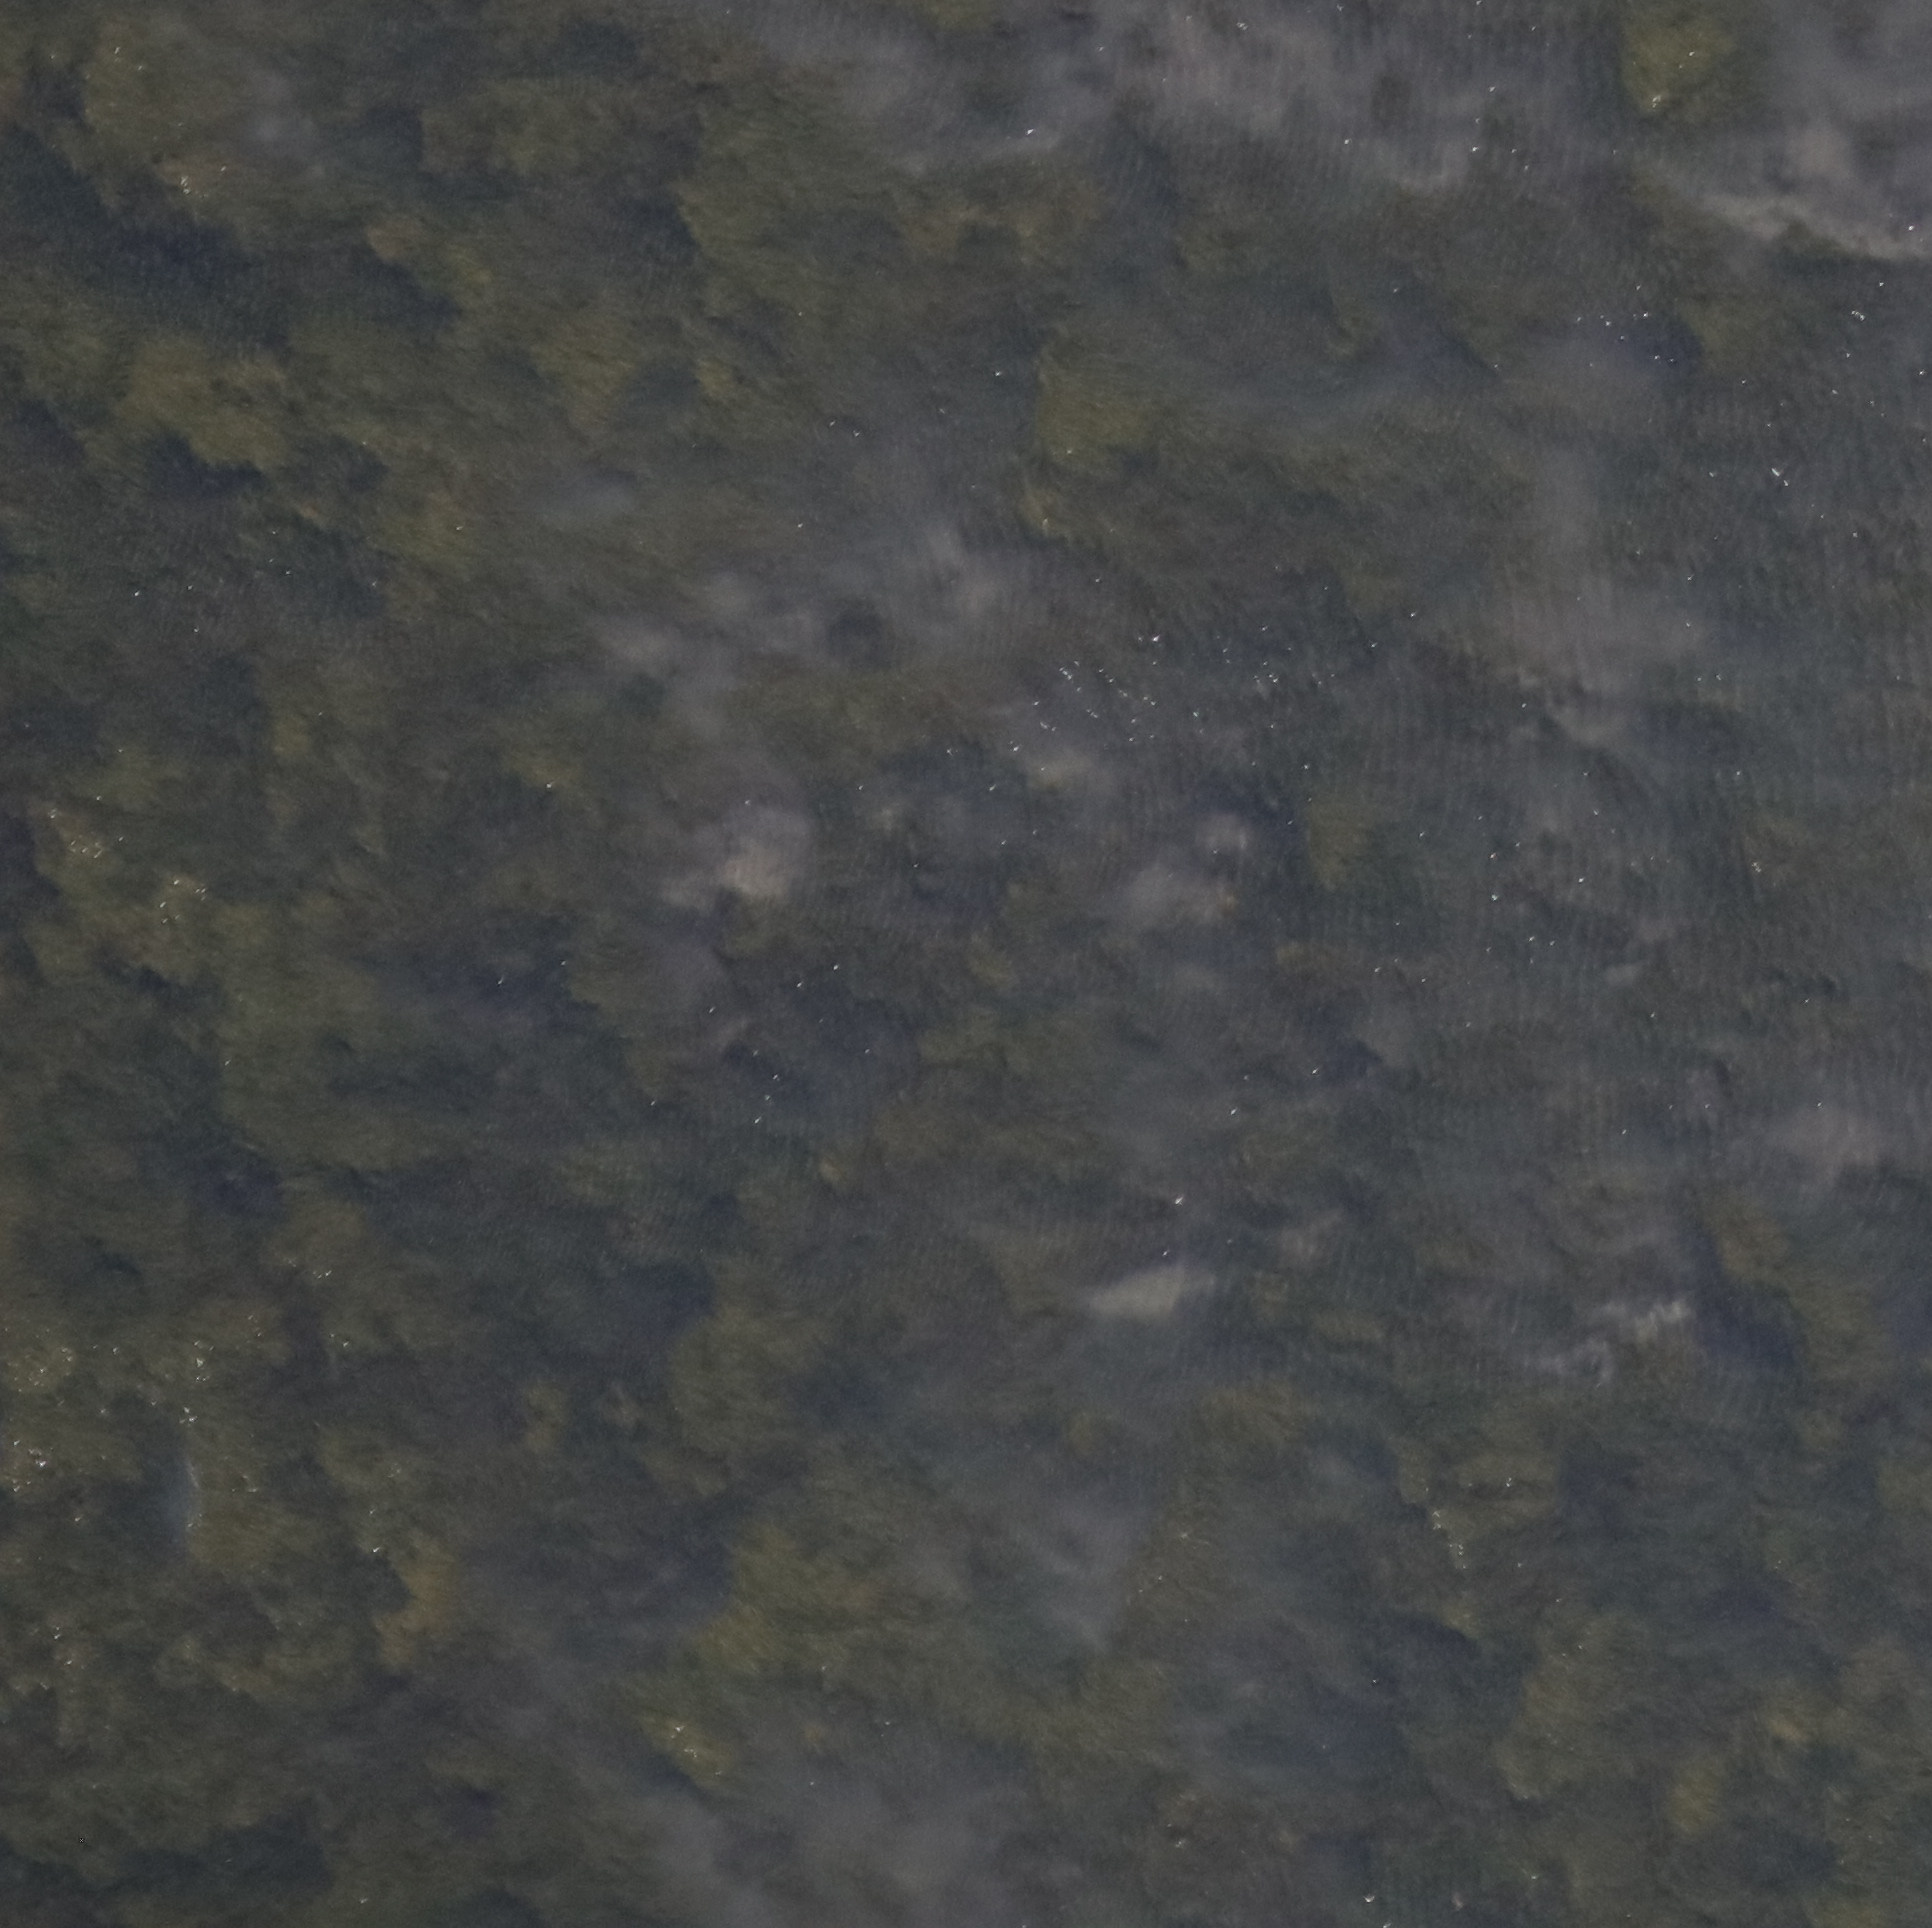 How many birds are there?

0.